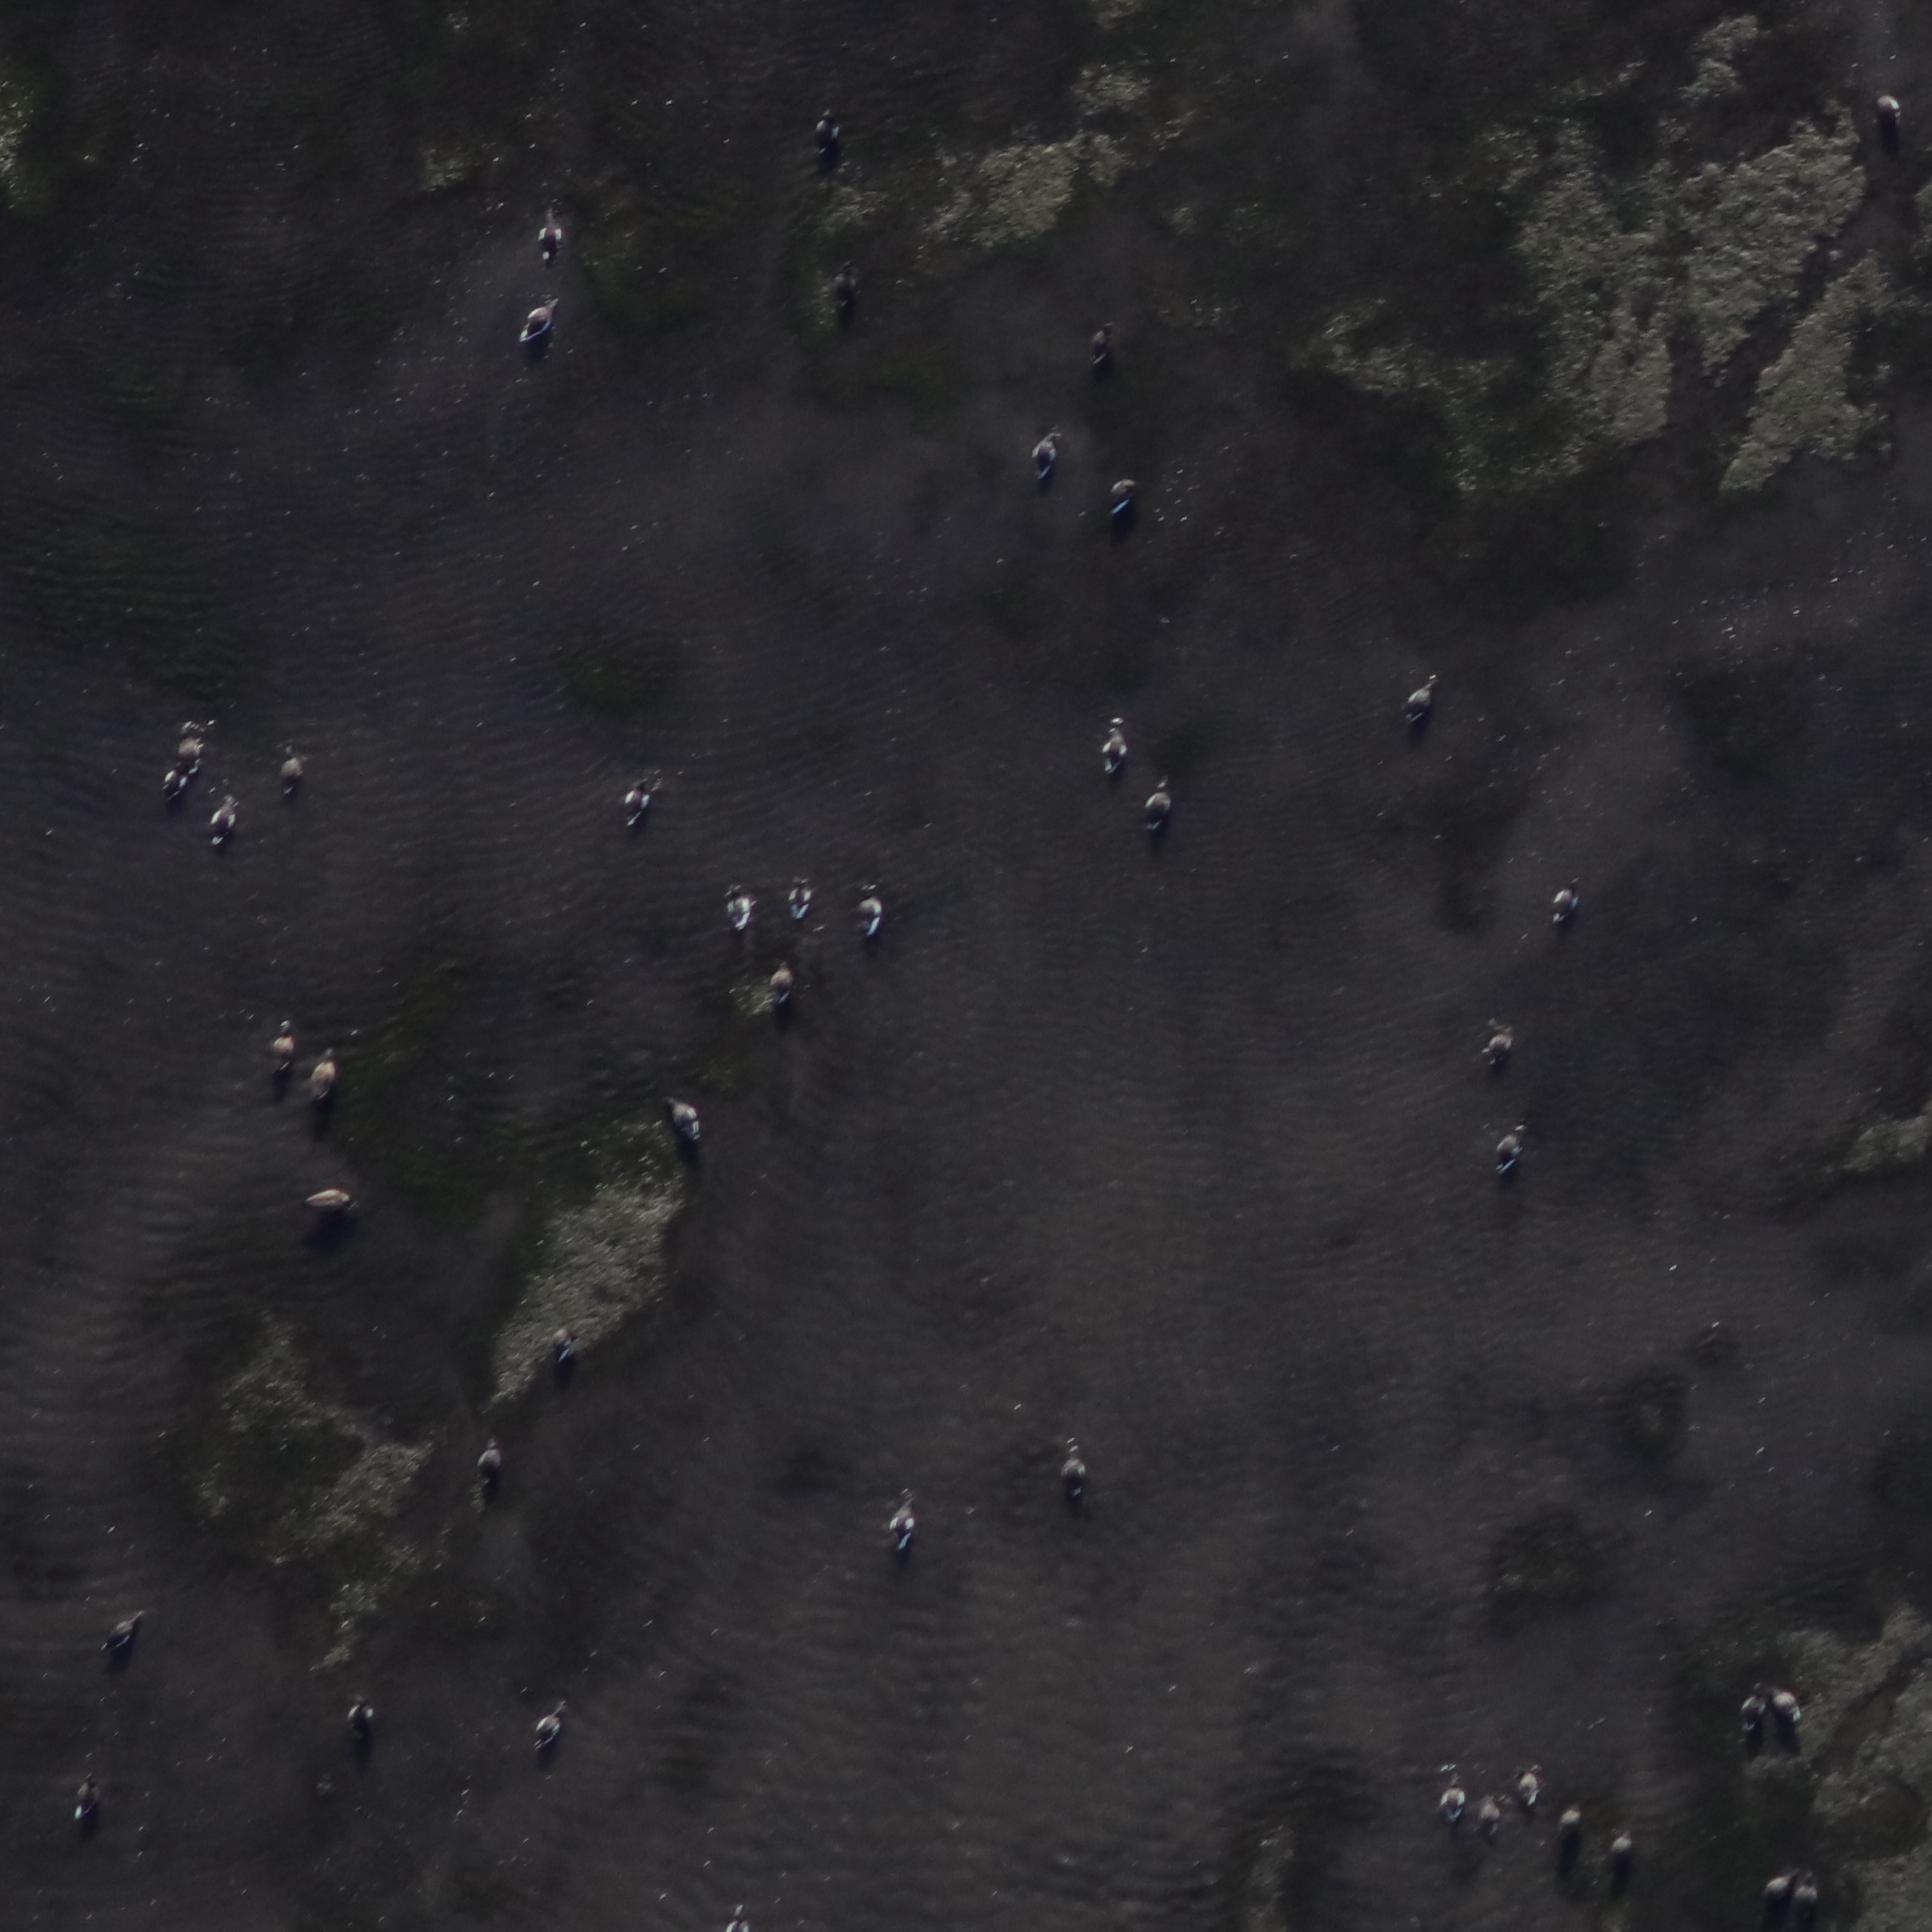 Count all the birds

44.